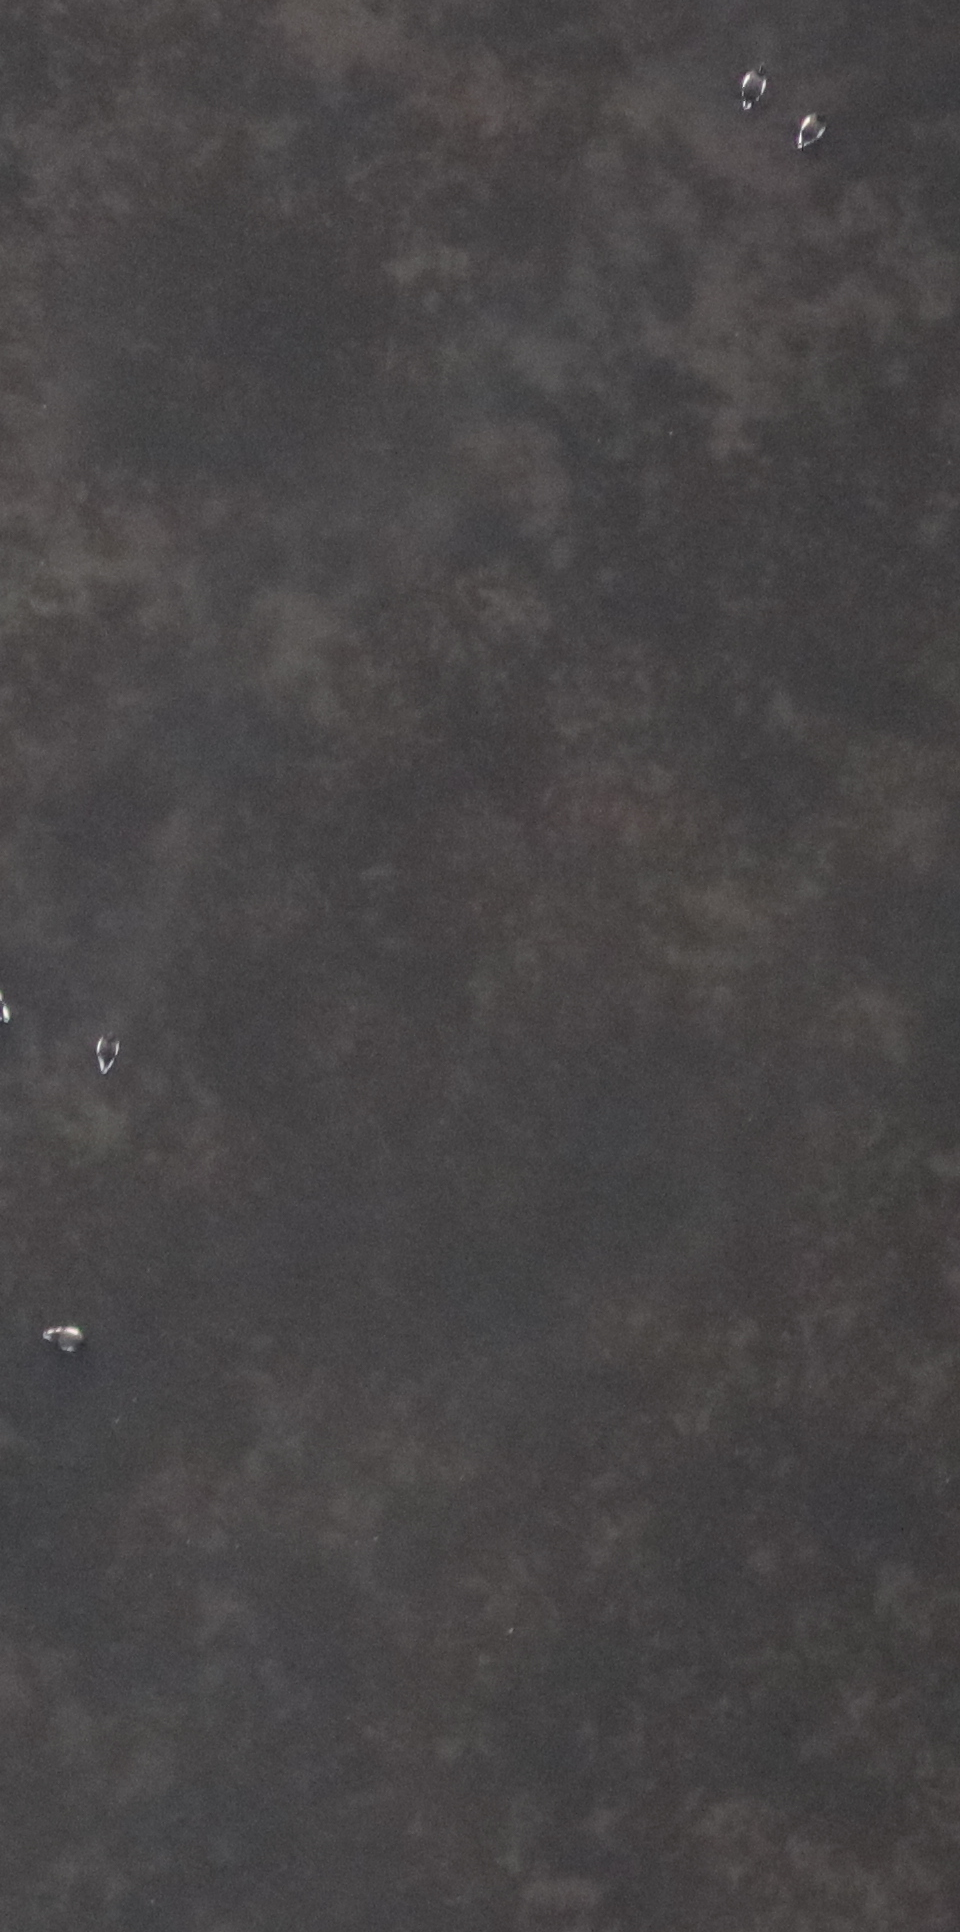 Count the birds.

4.